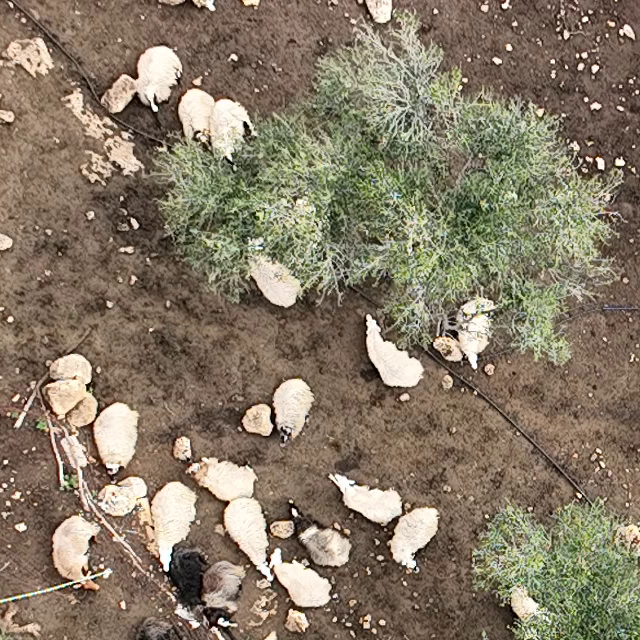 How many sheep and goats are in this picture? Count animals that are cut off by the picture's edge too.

20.